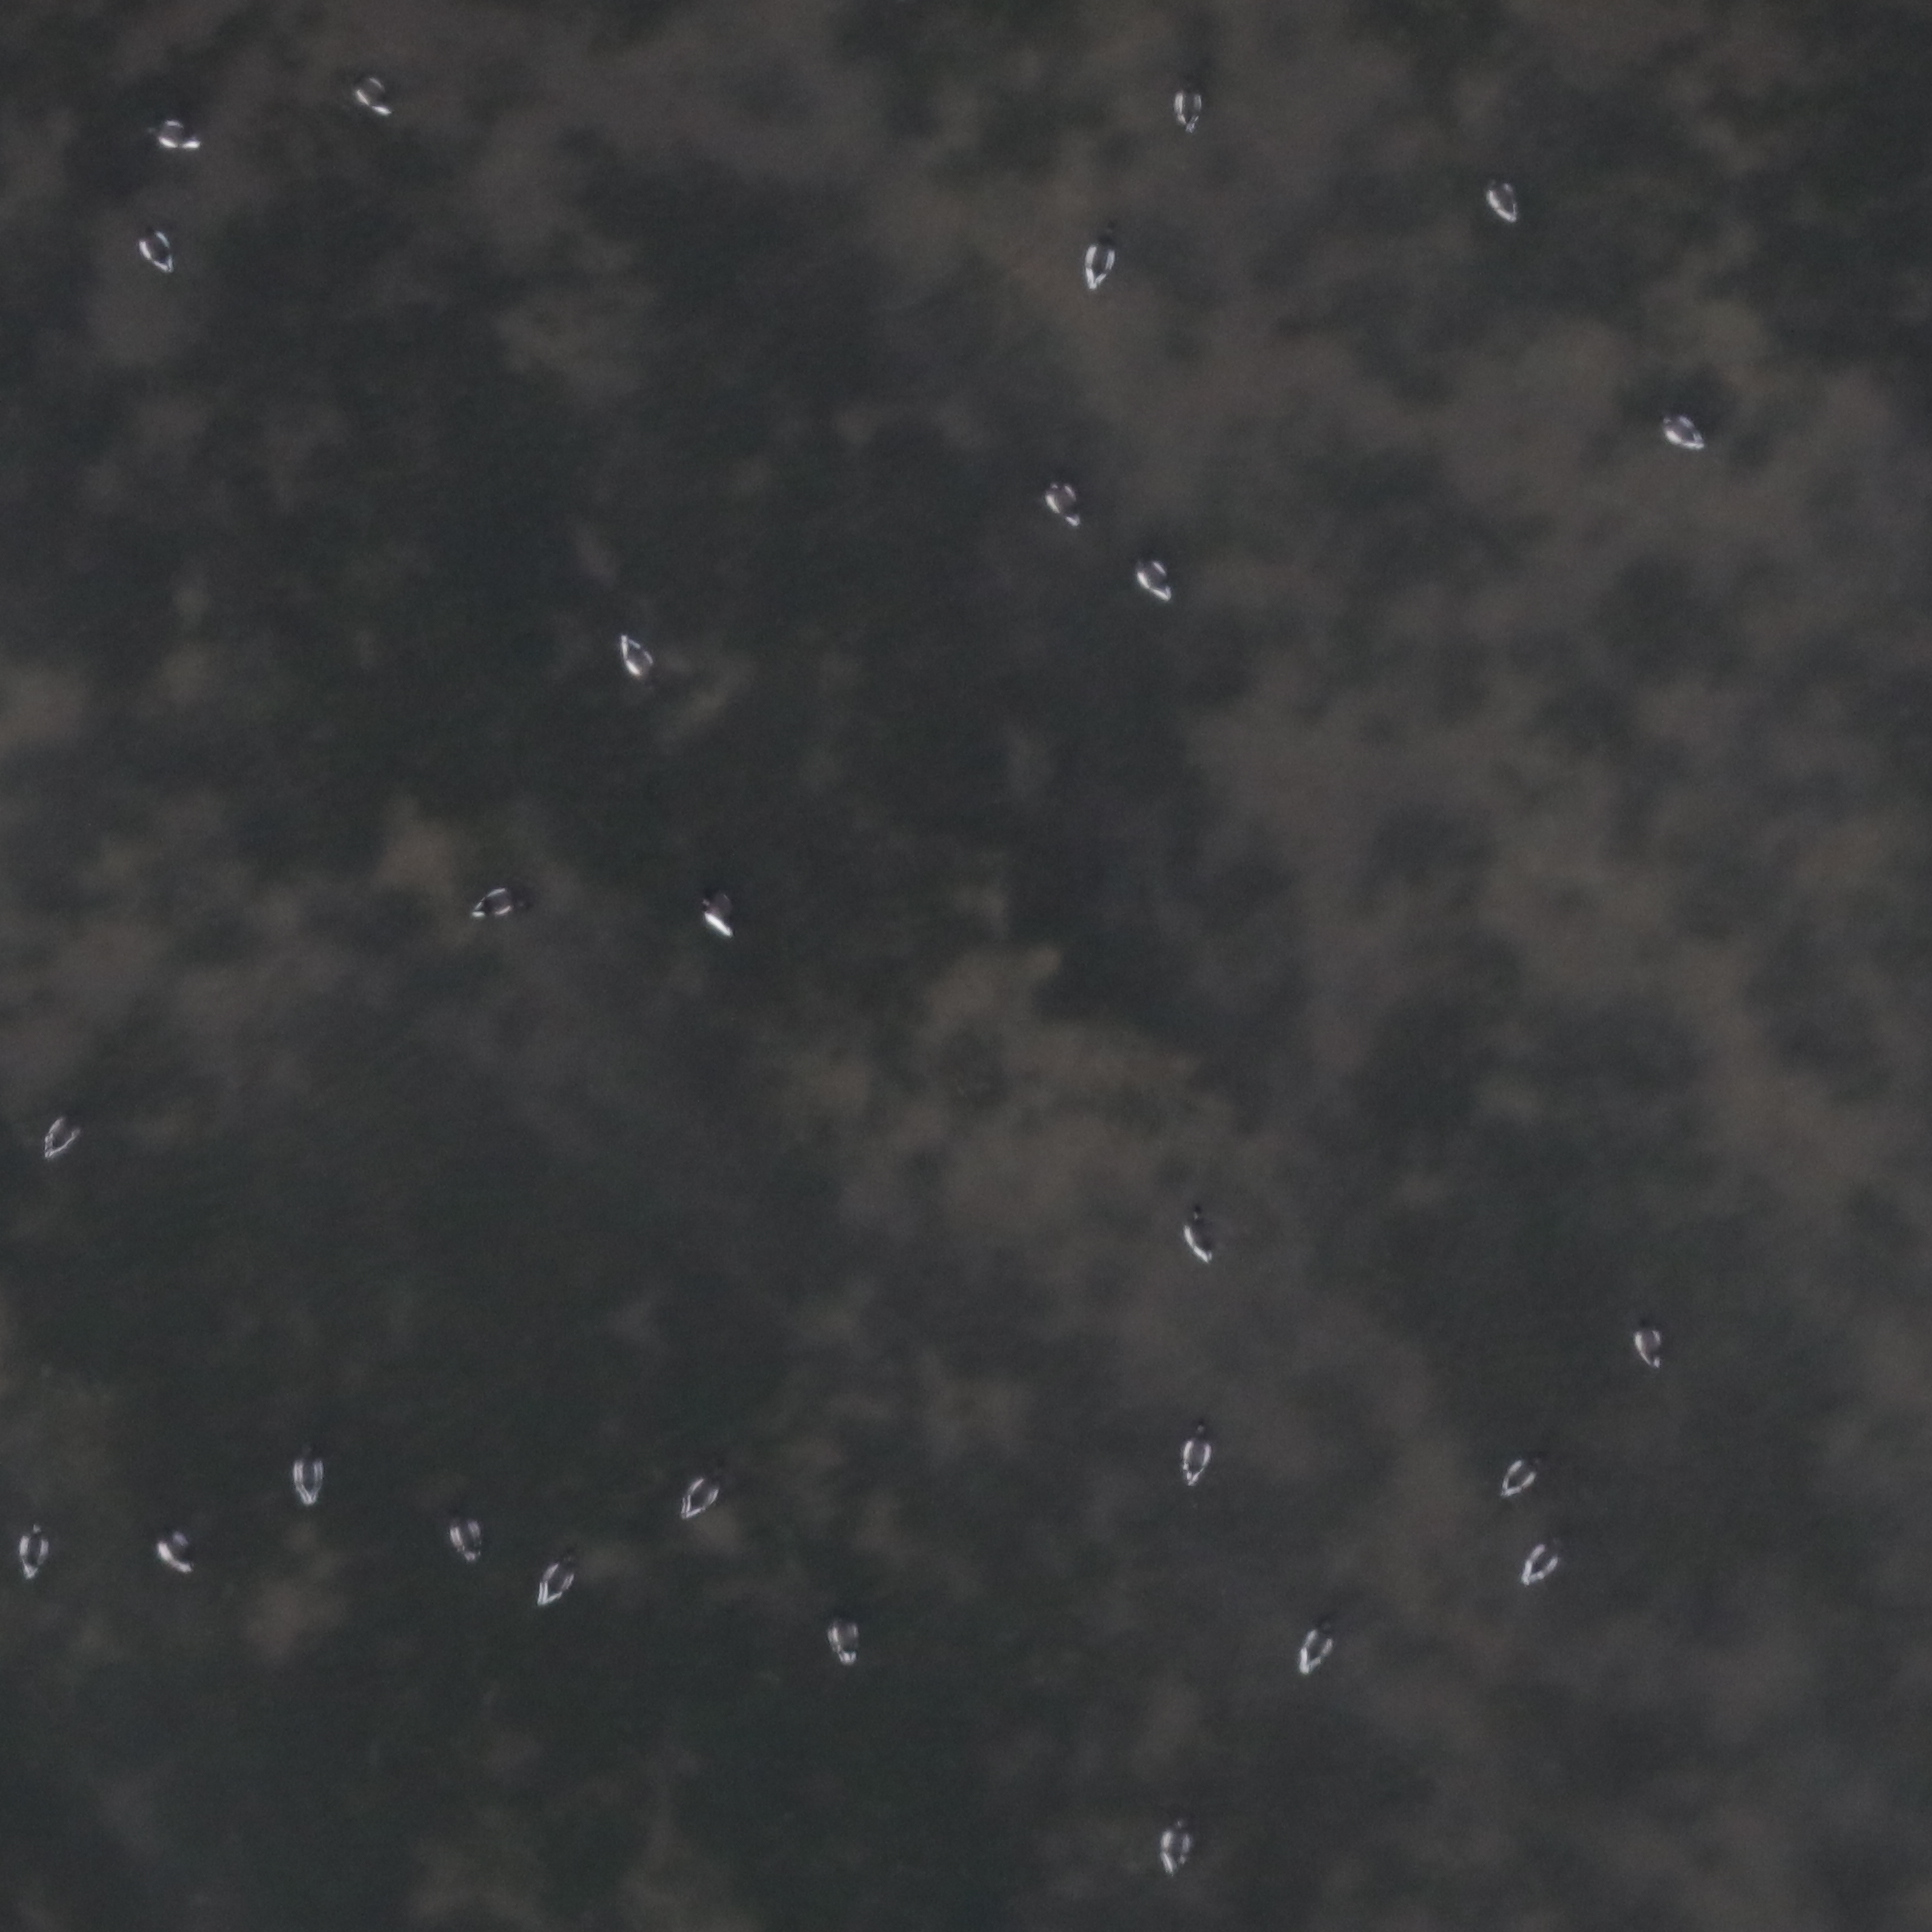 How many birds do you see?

27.